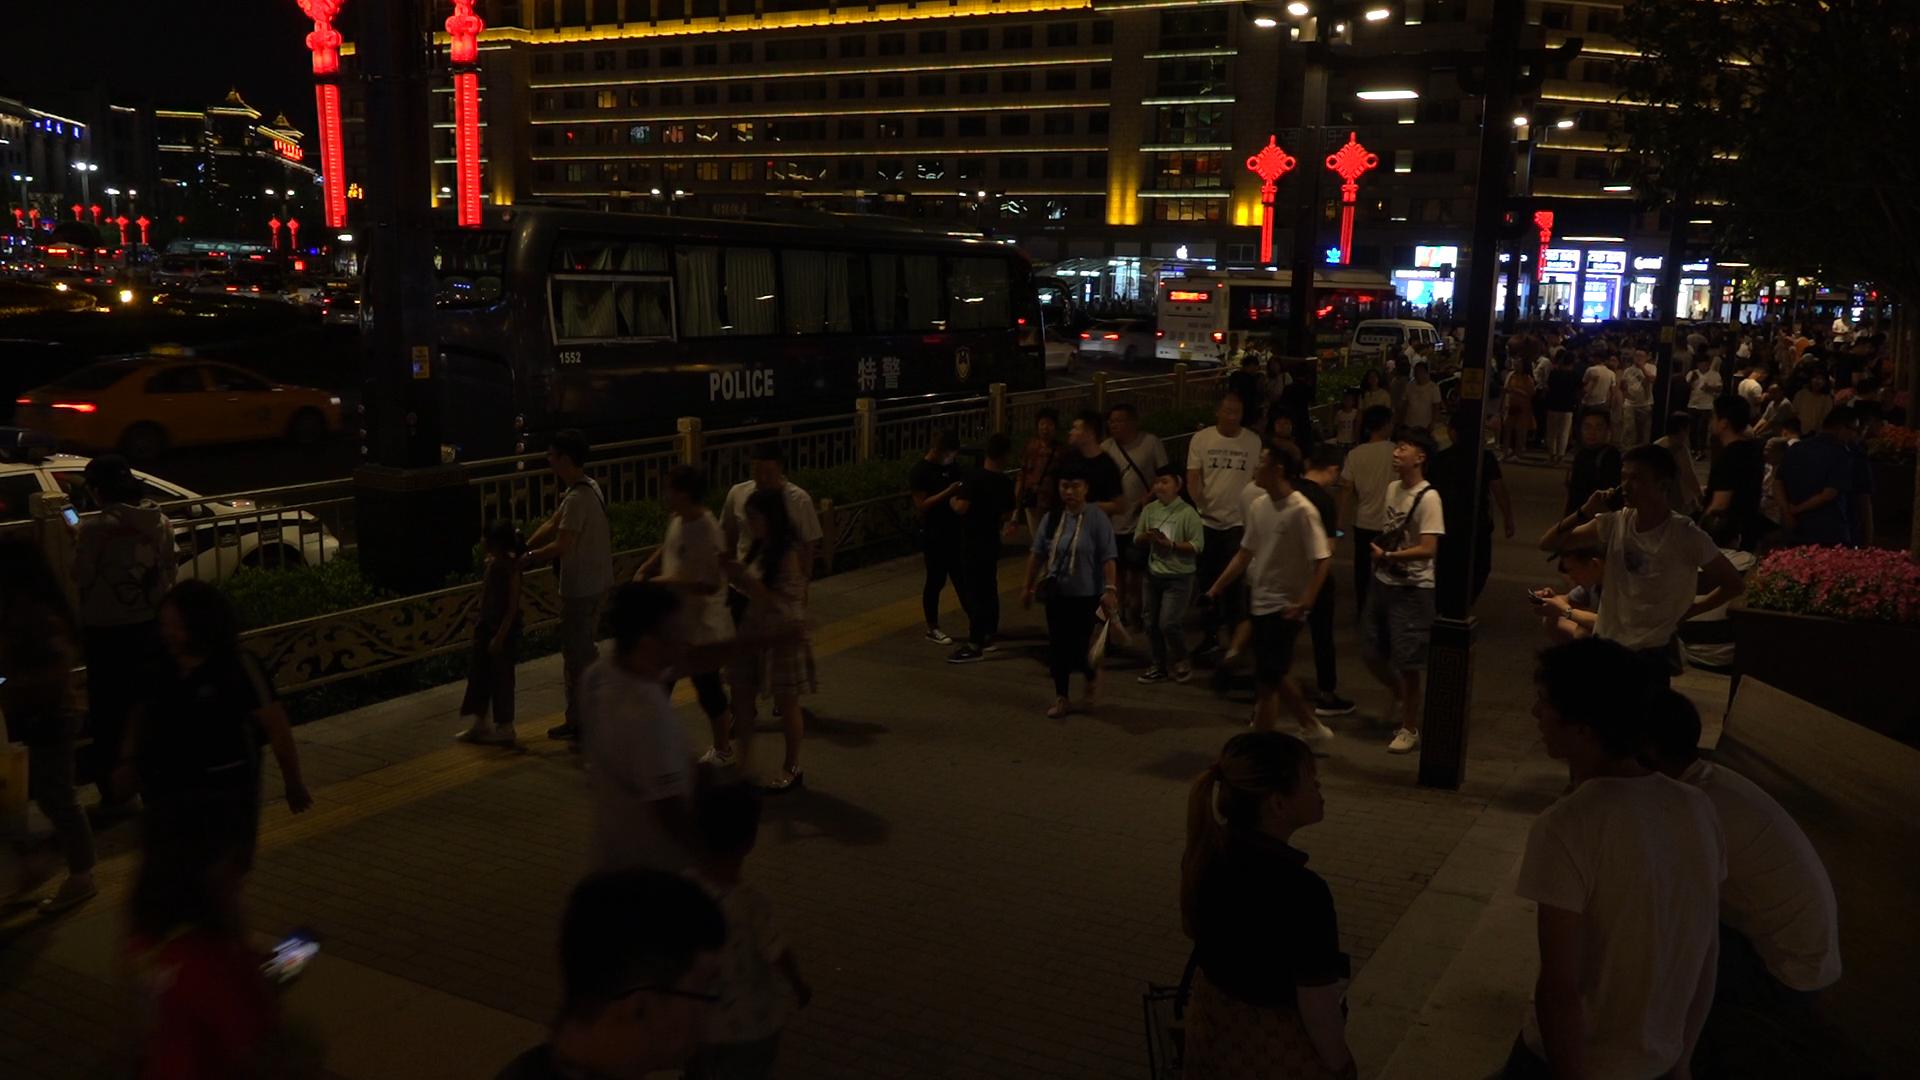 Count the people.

116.